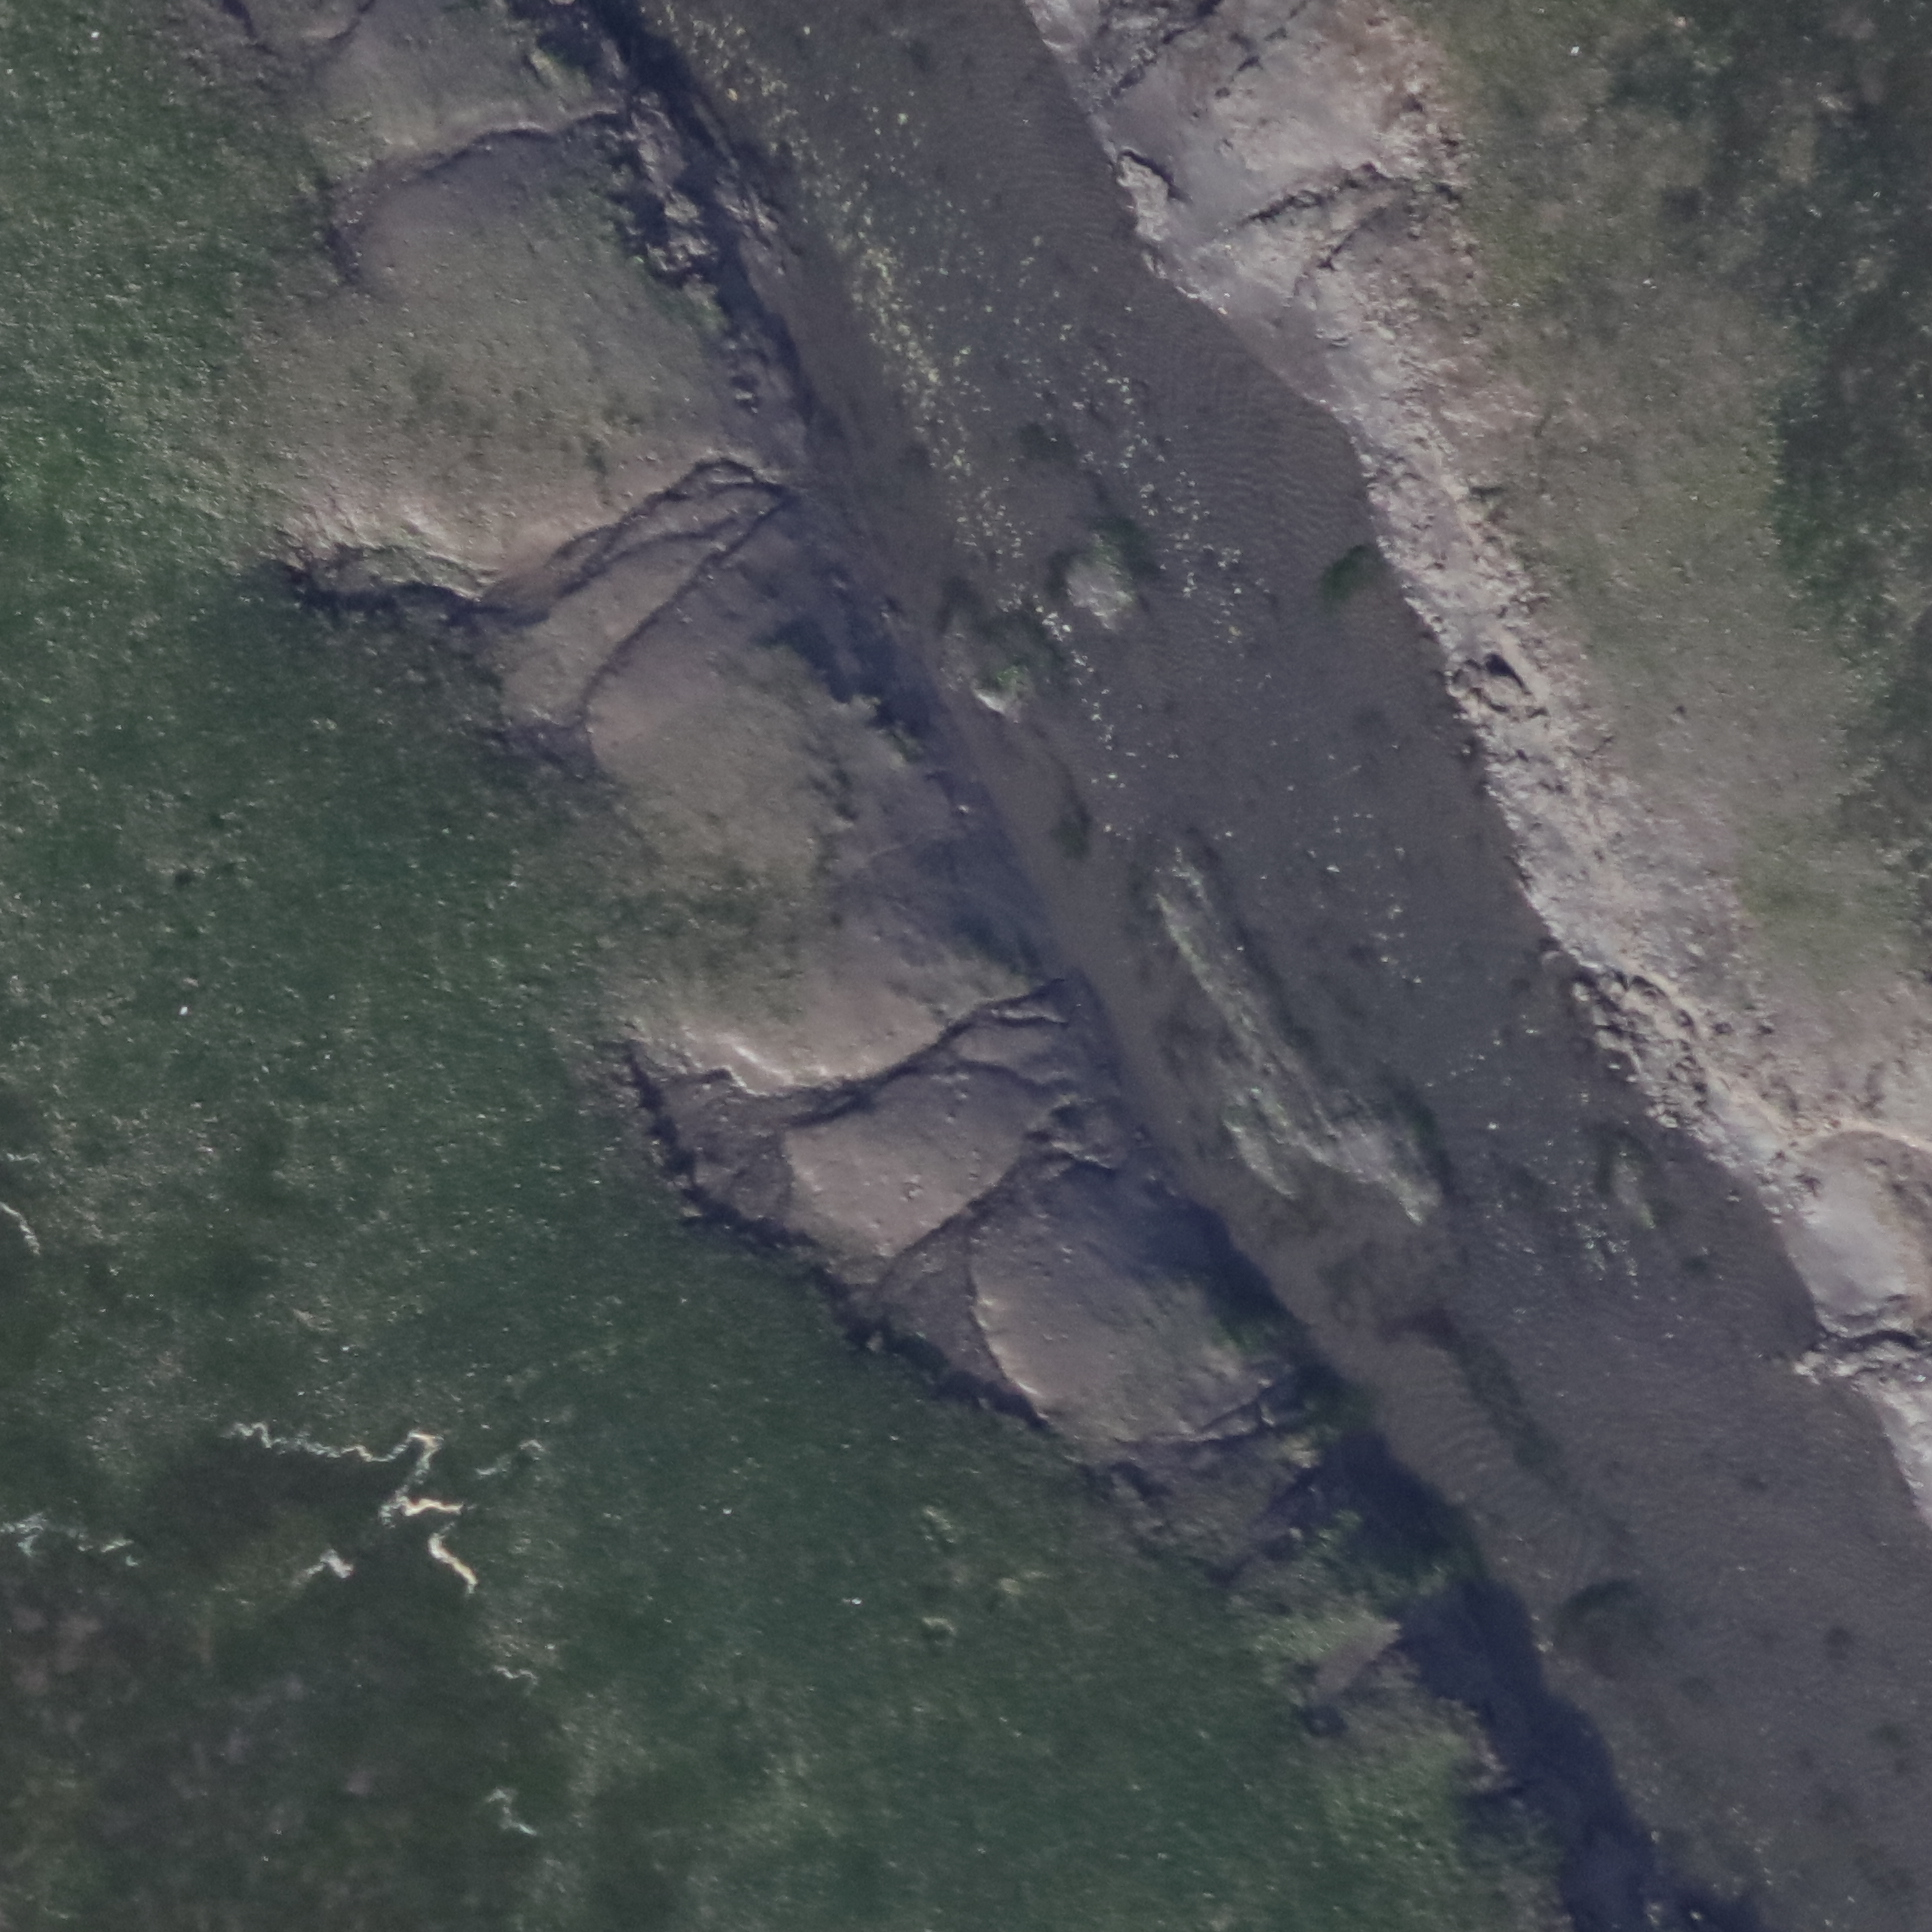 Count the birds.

0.